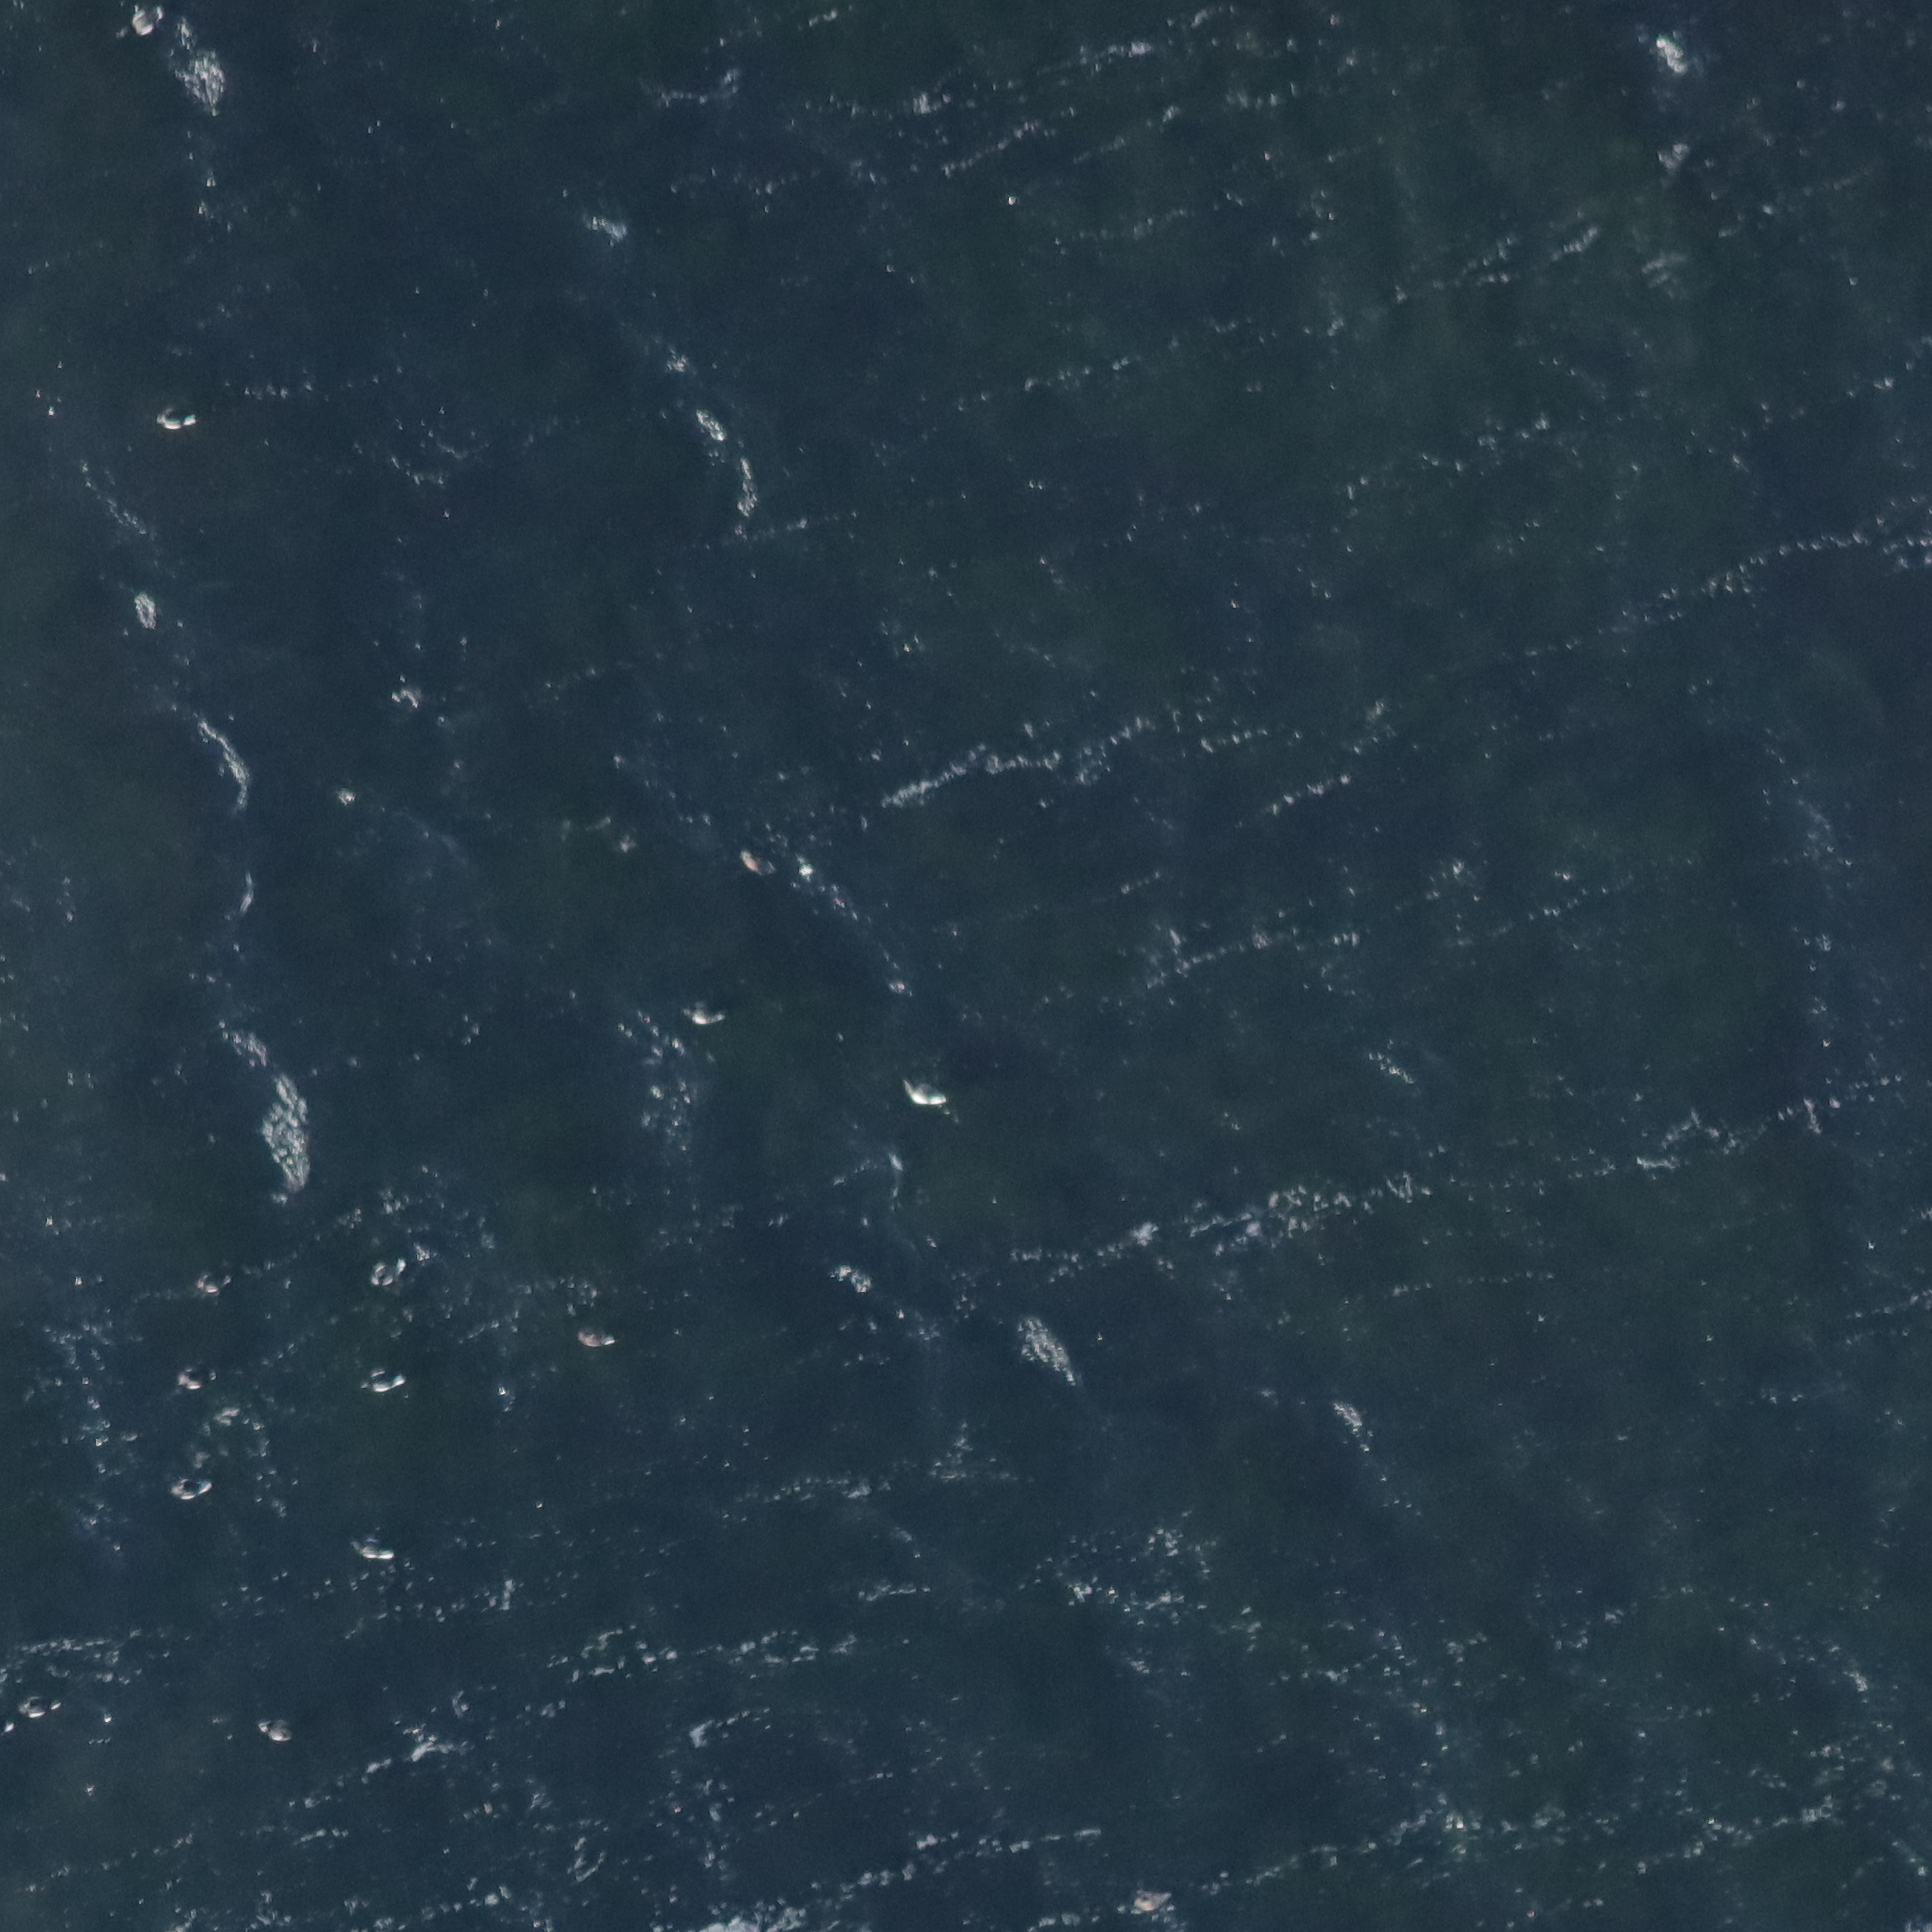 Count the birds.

13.